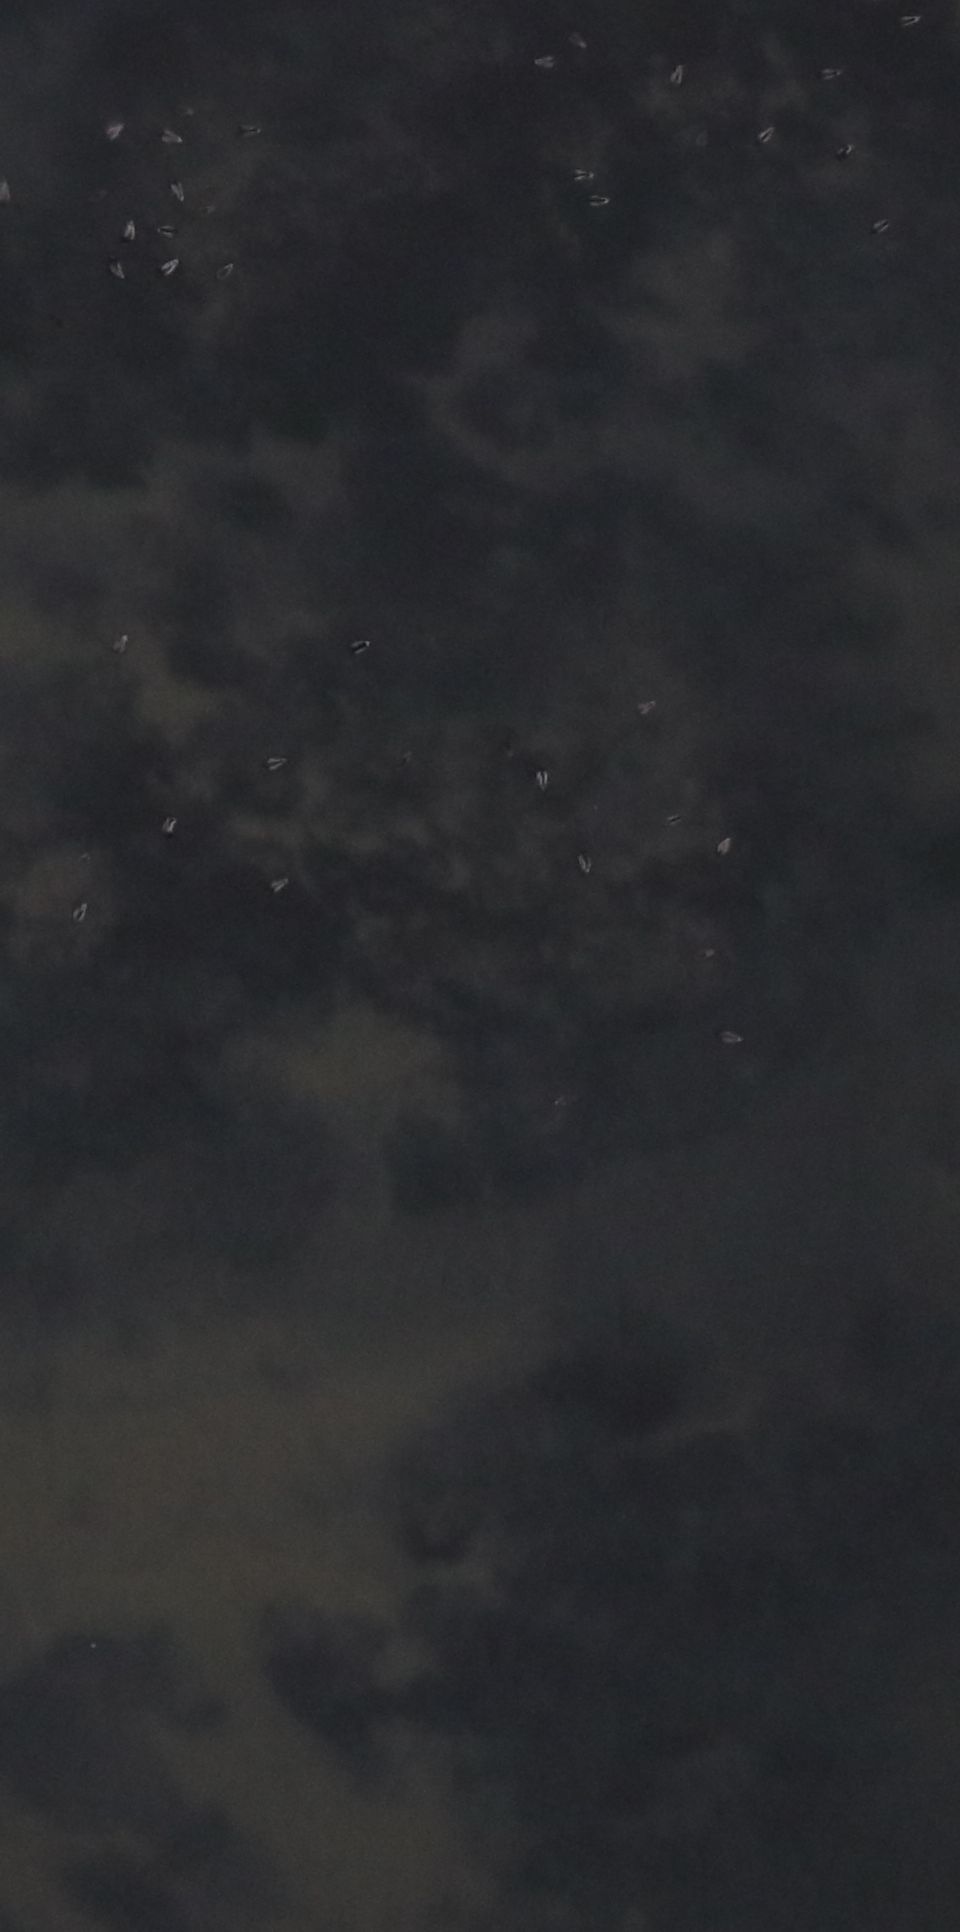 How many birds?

40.